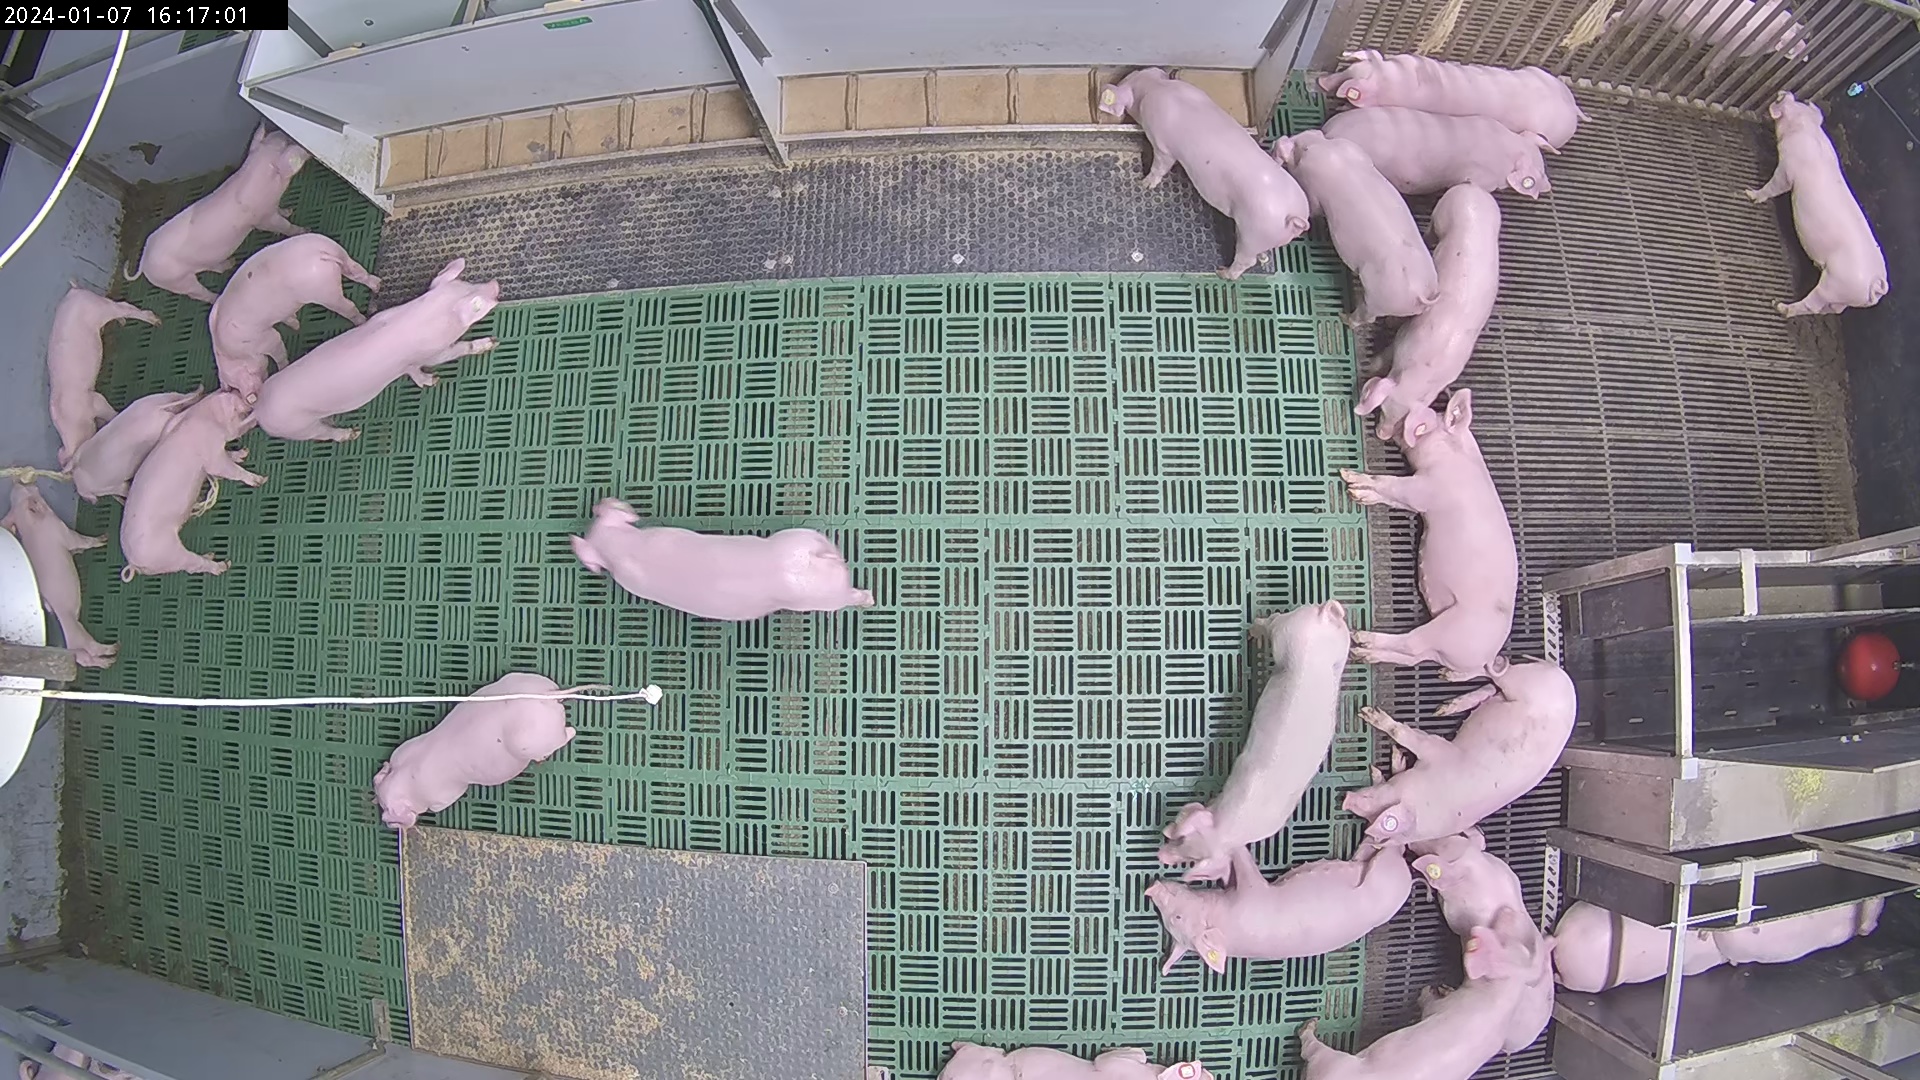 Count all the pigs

25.